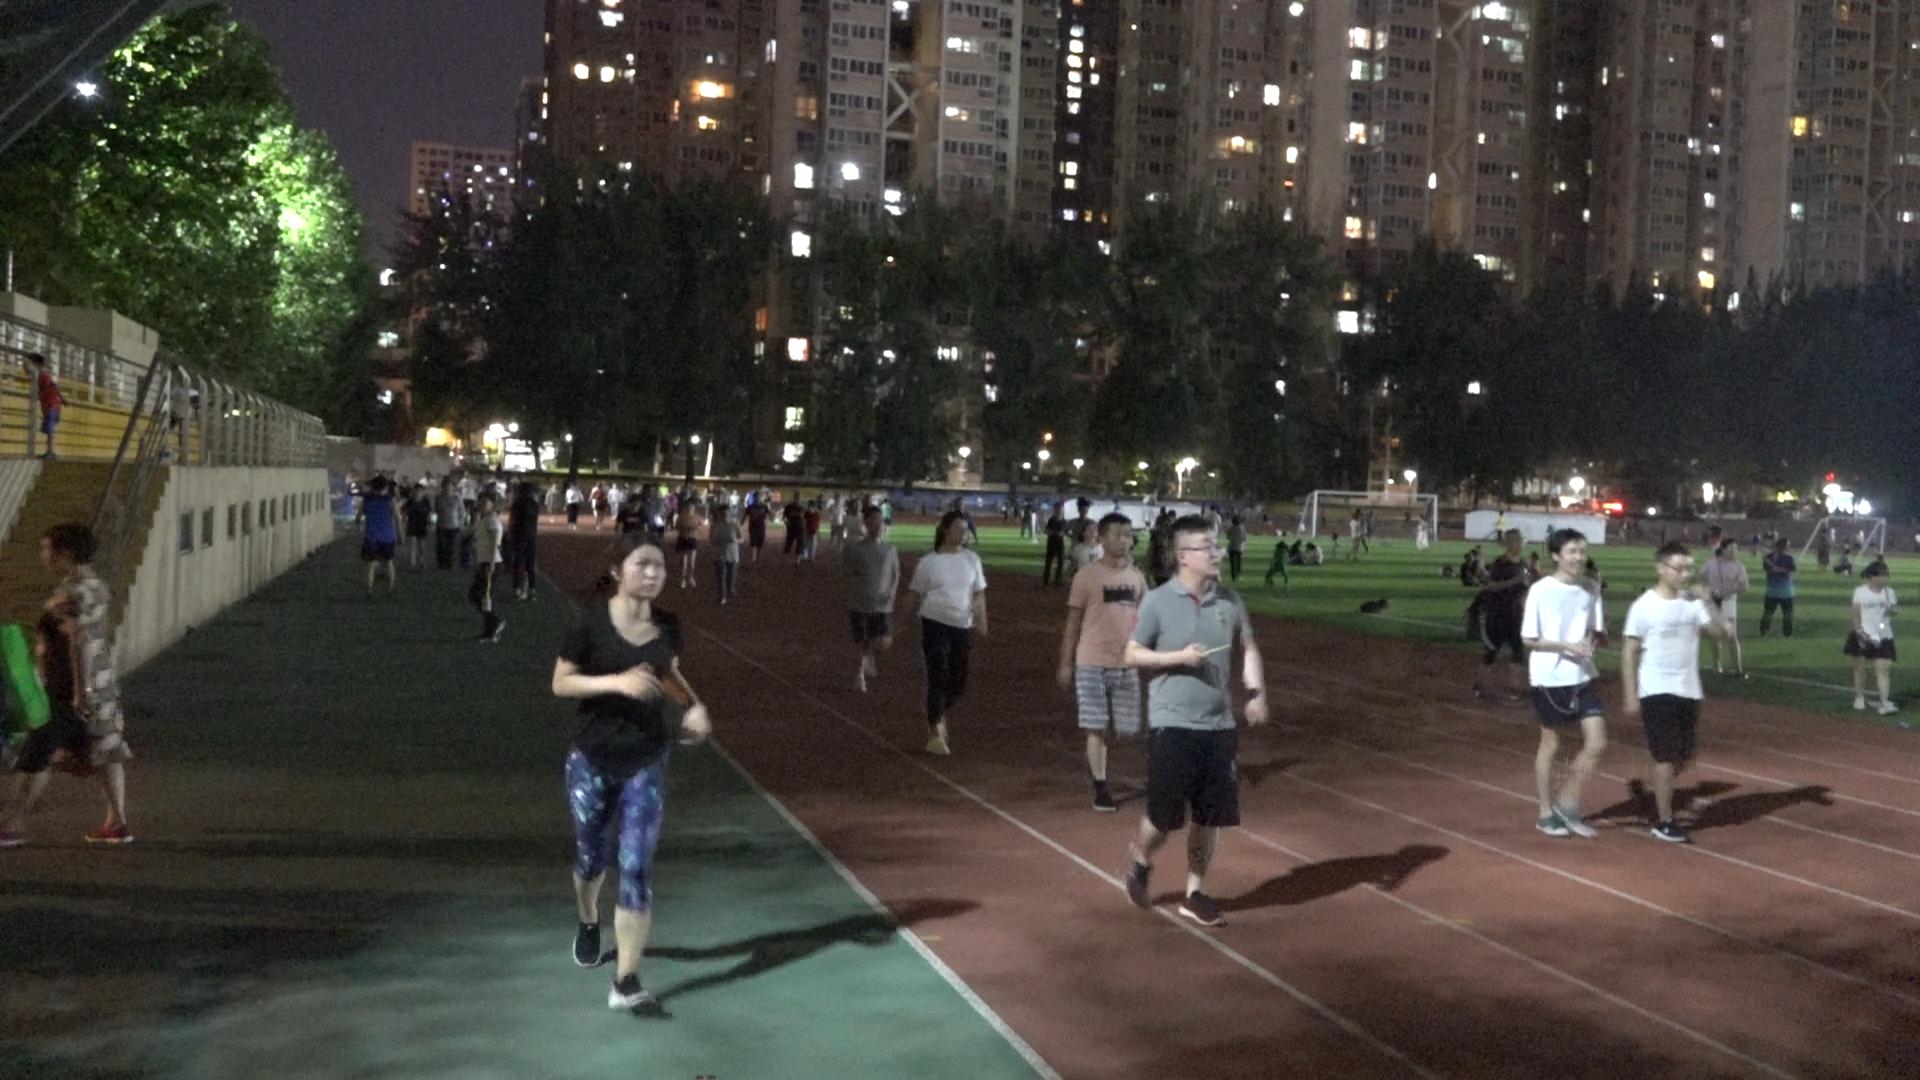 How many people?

111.